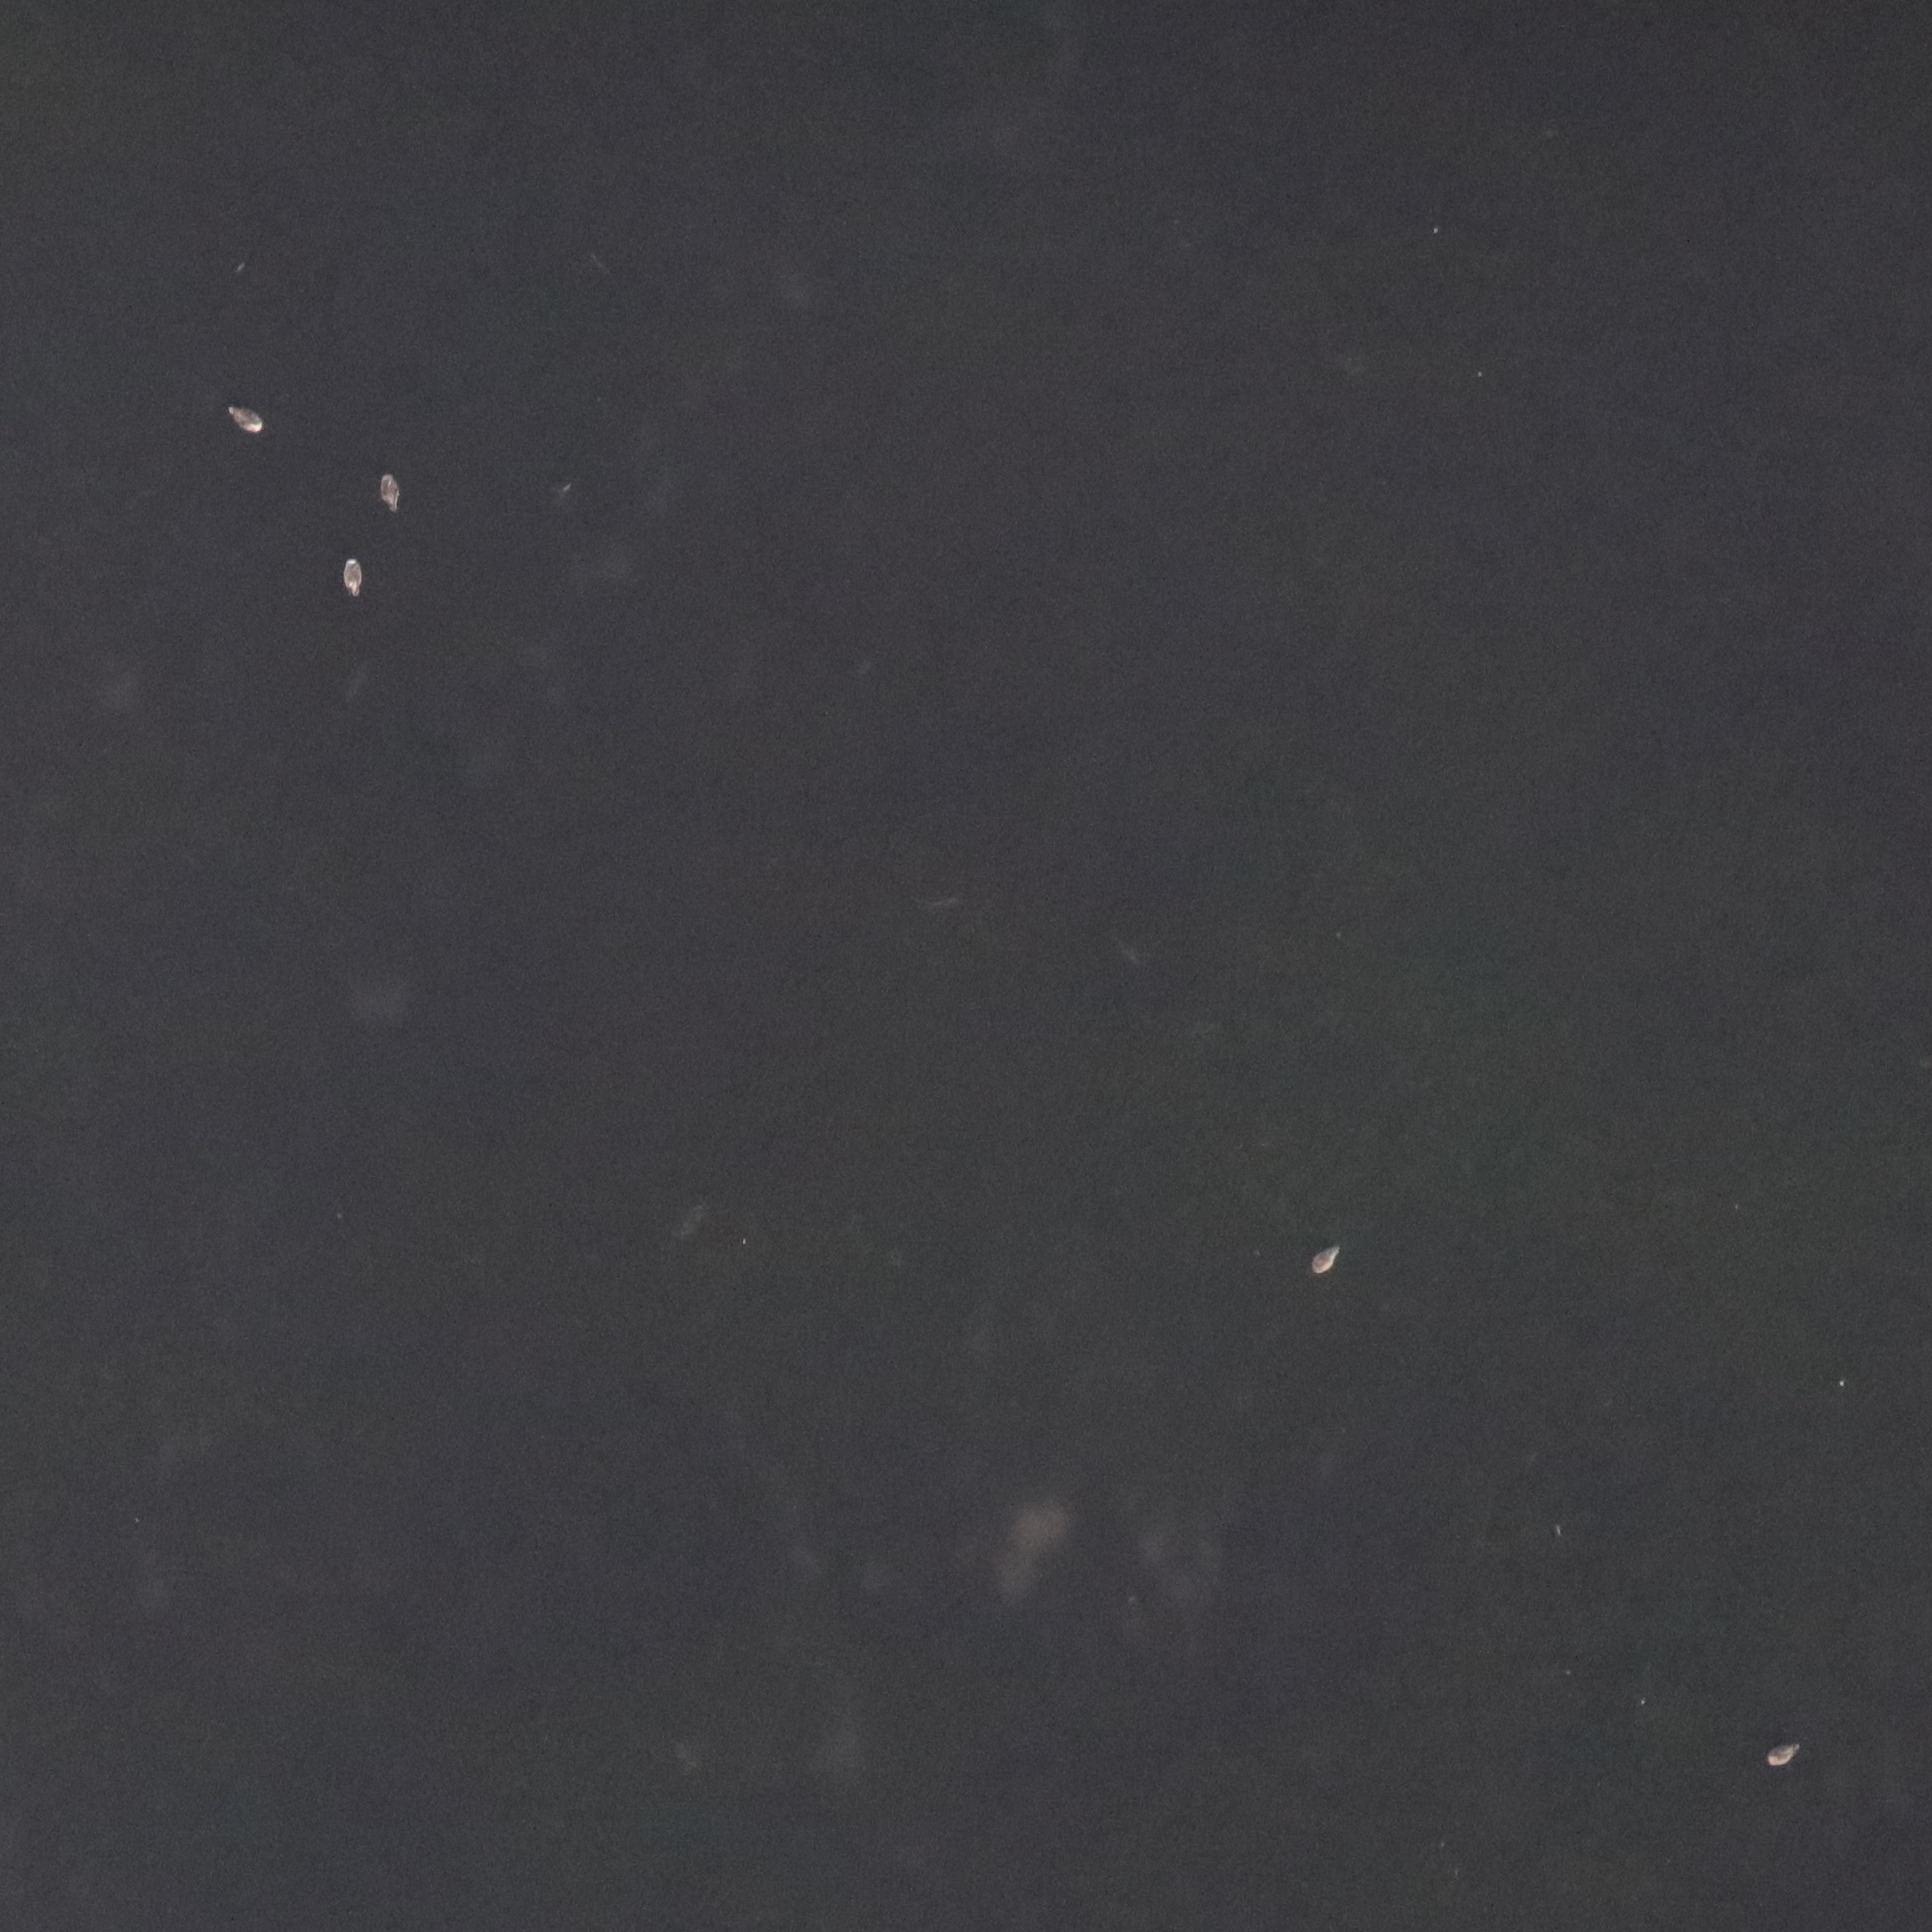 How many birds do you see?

5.